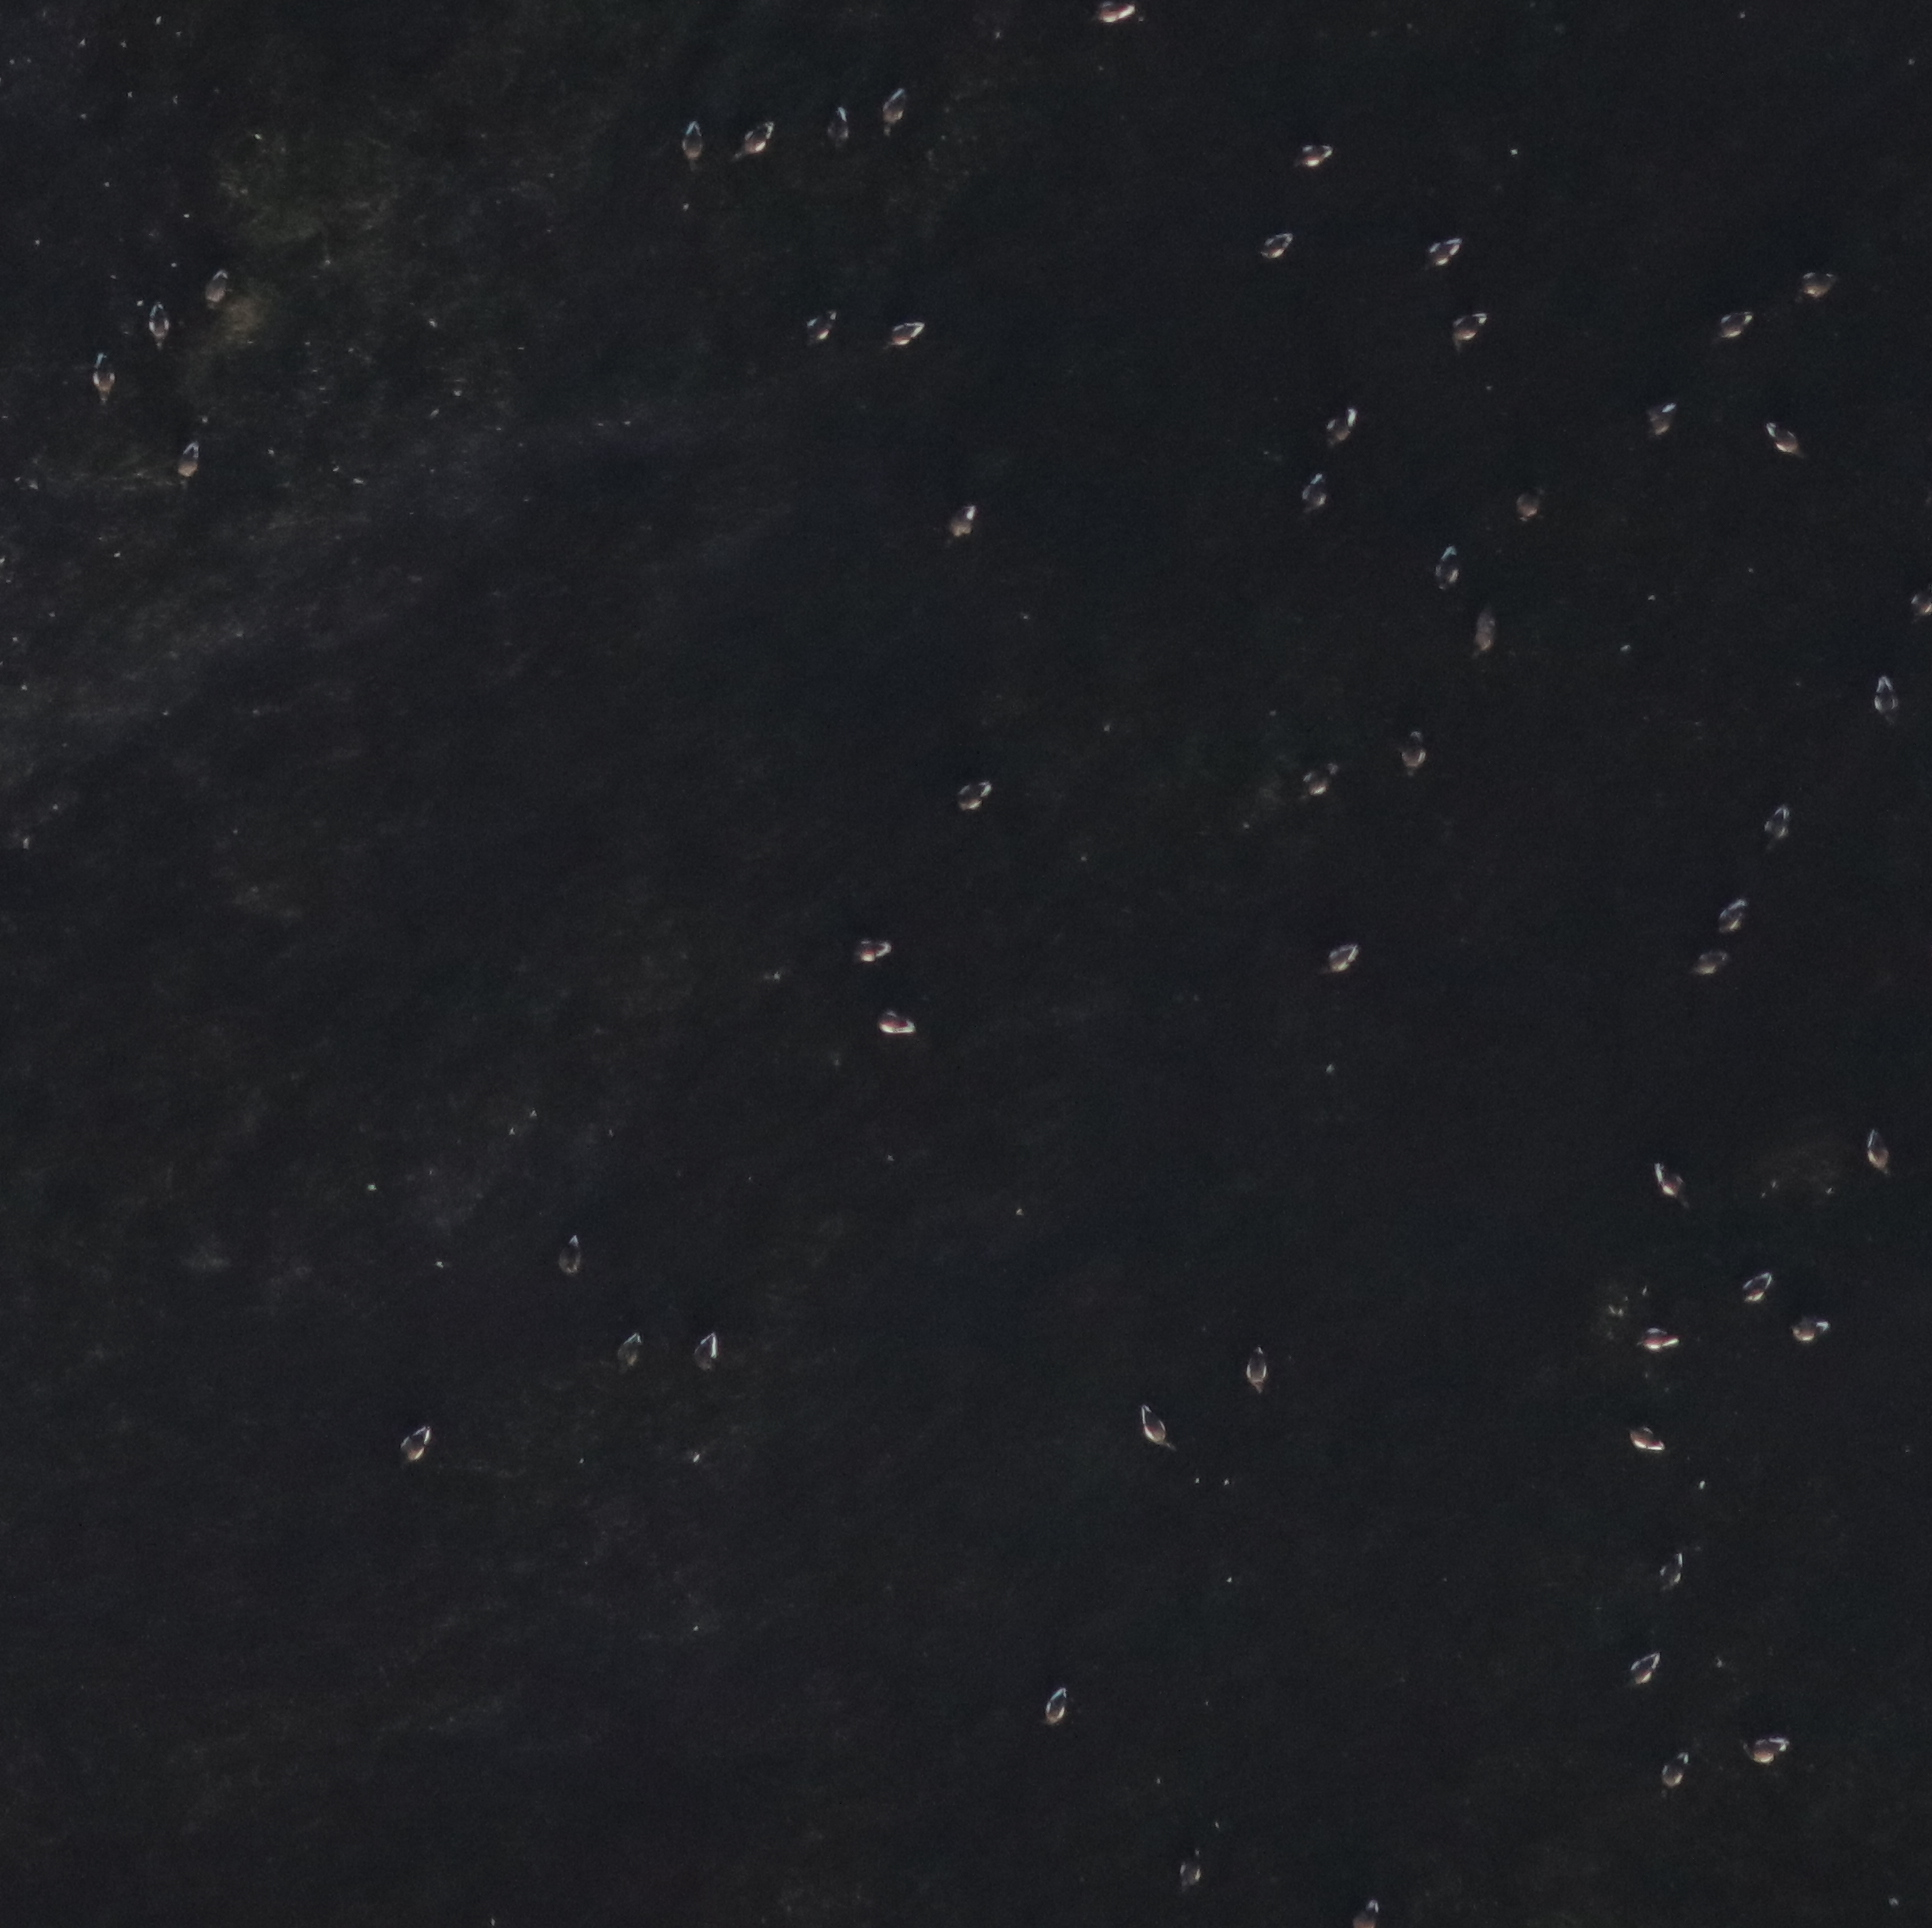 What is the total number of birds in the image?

54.